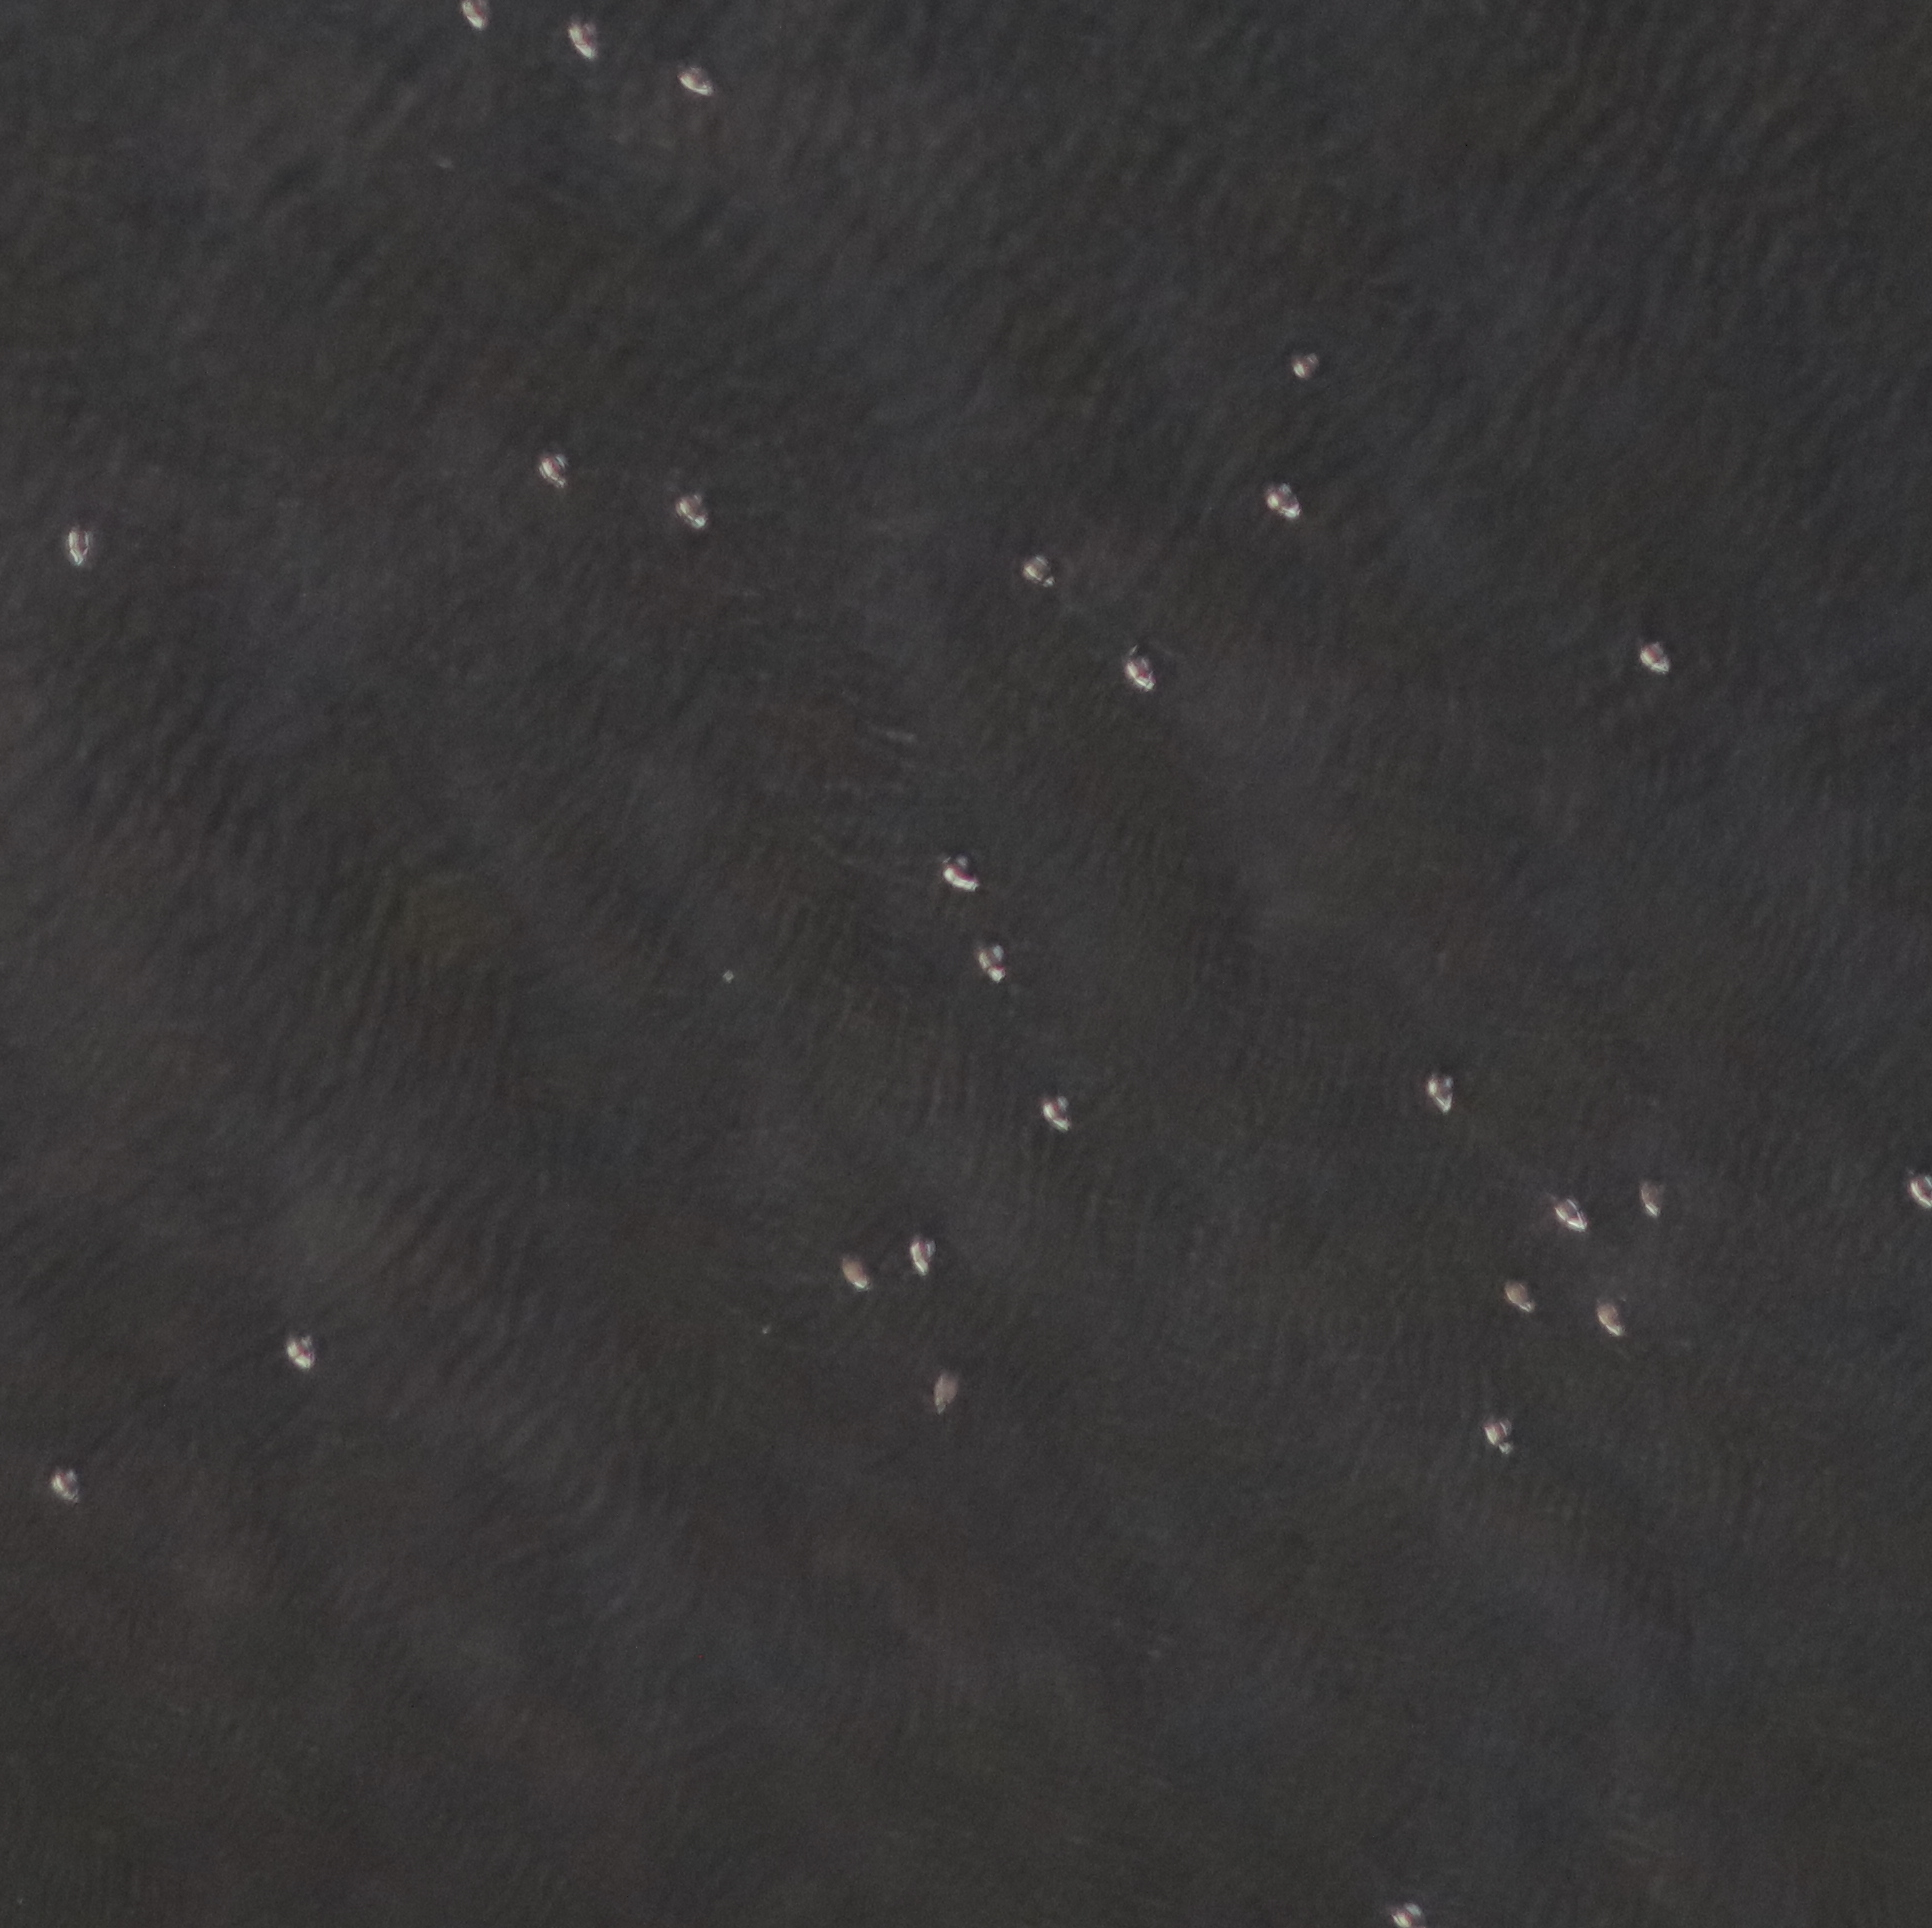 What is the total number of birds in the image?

27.